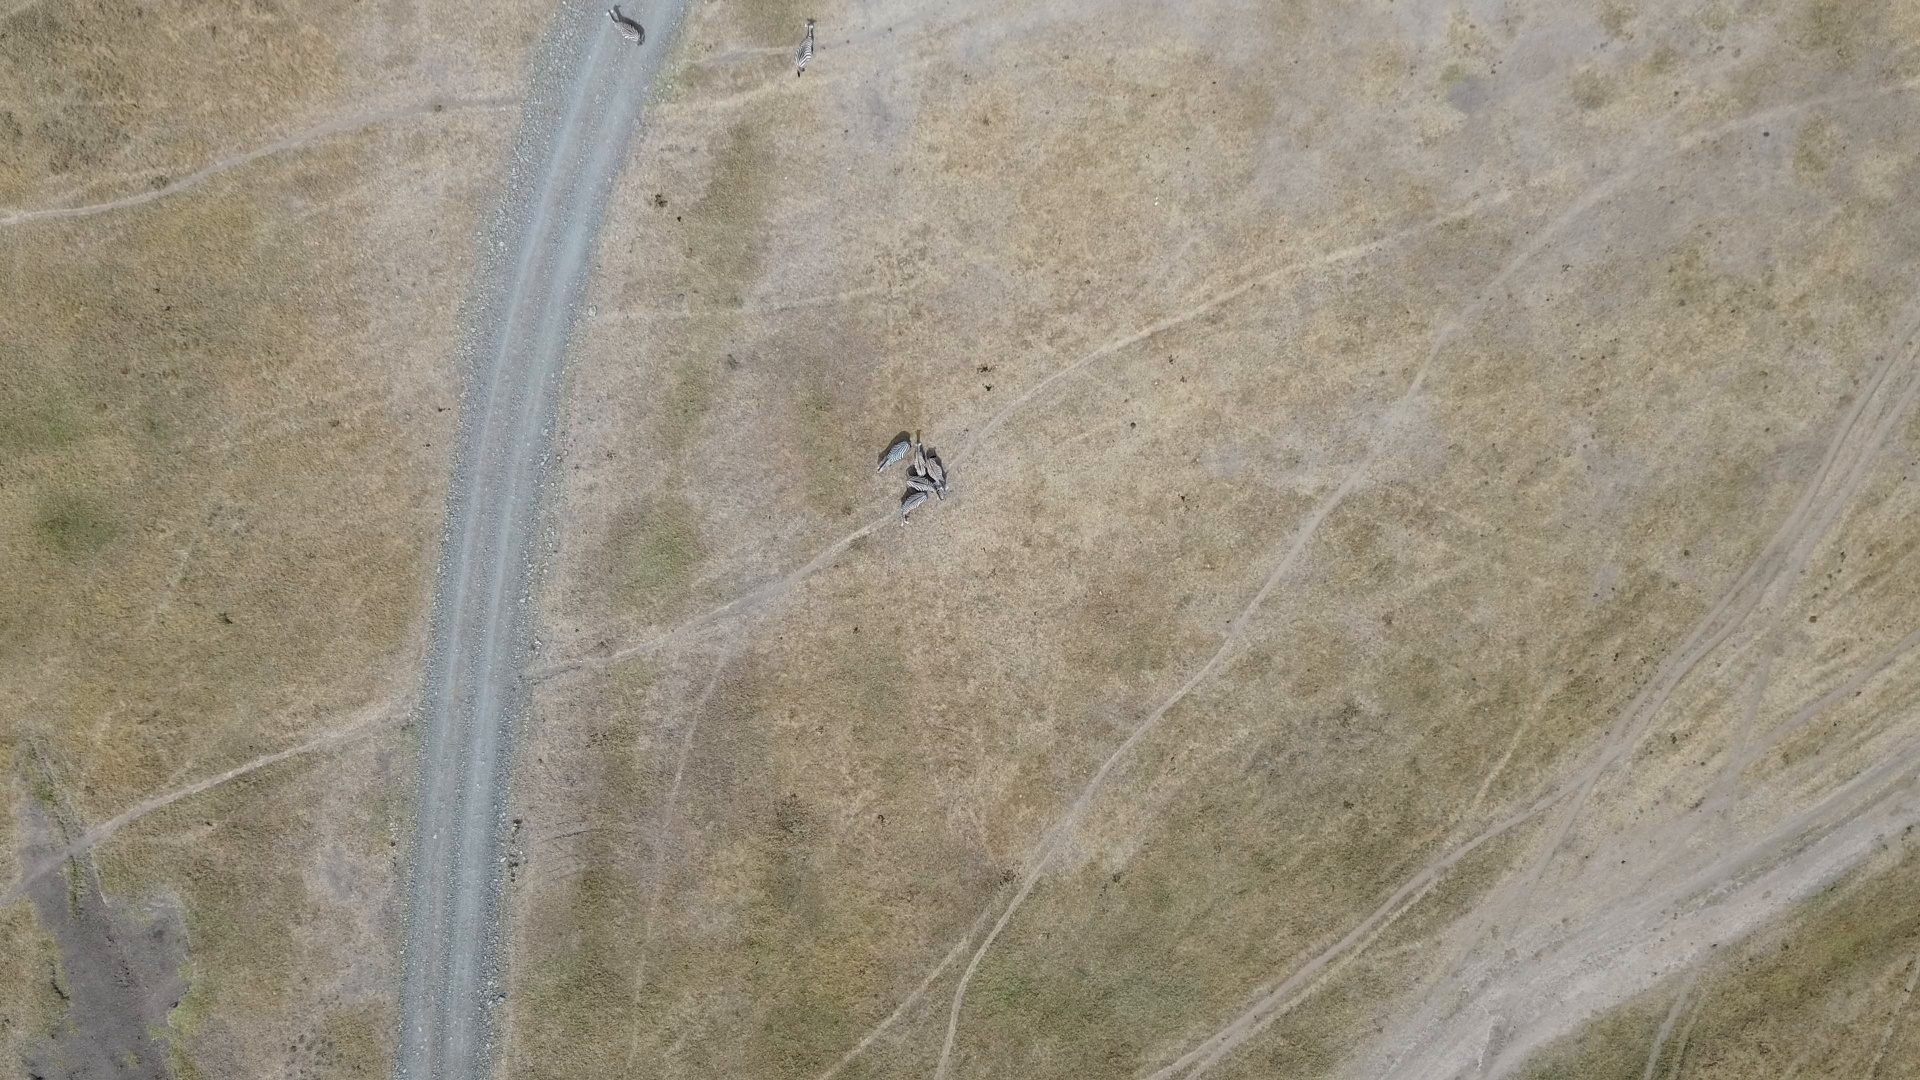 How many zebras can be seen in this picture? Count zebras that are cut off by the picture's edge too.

7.